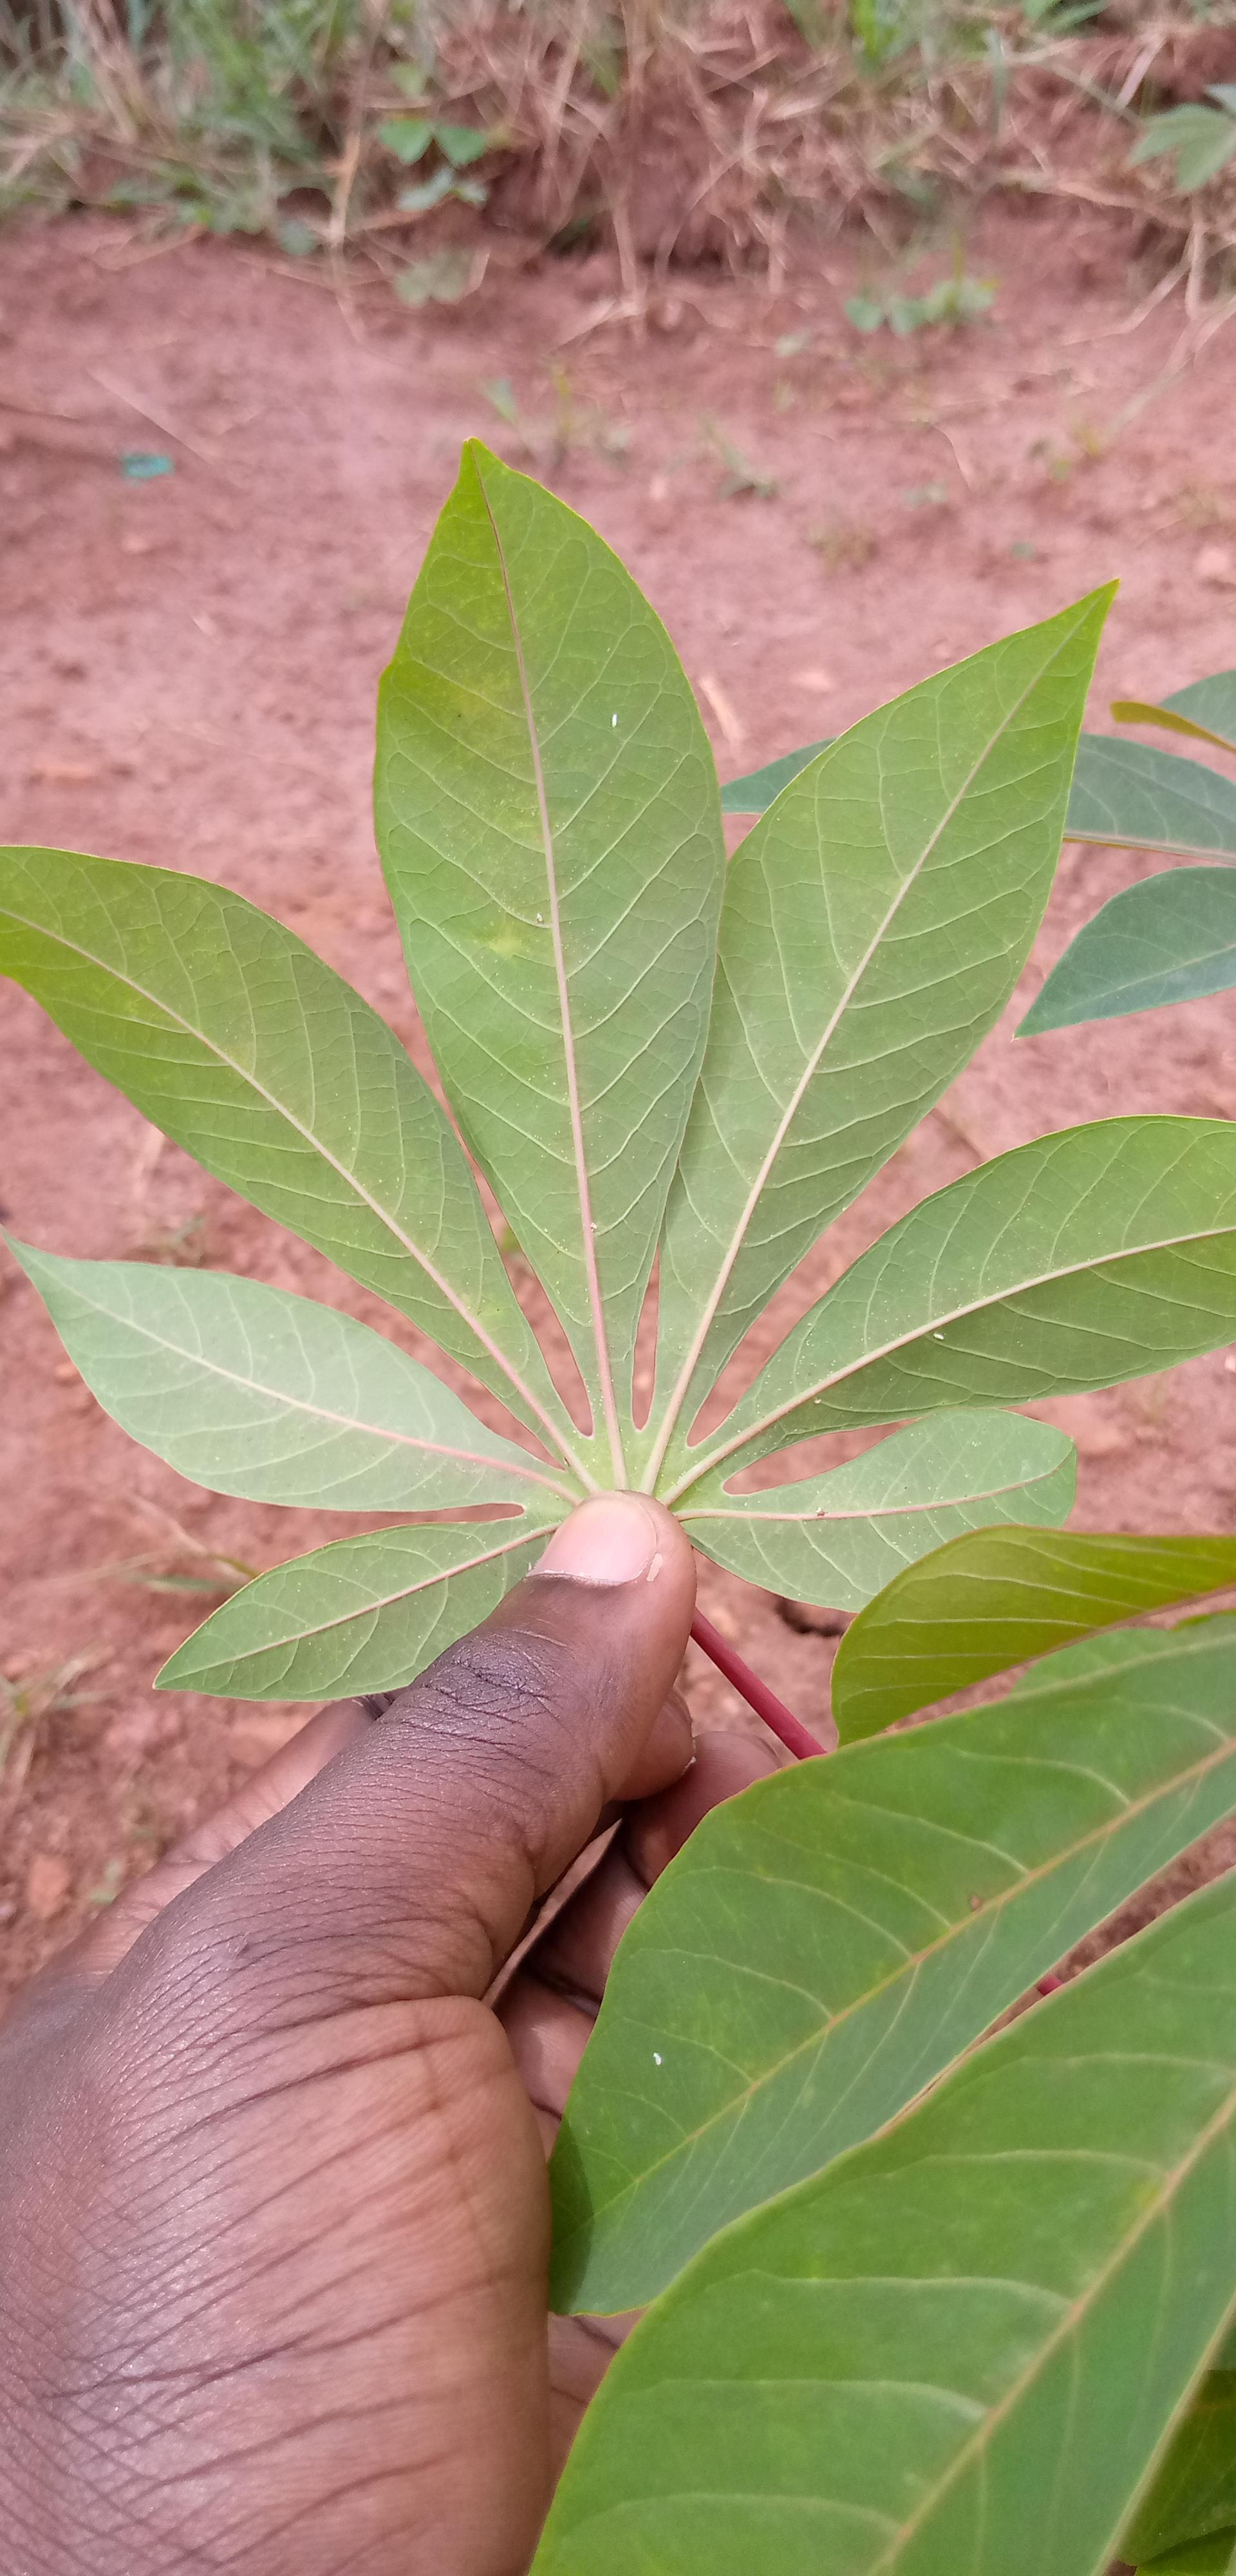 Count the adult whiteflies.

5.